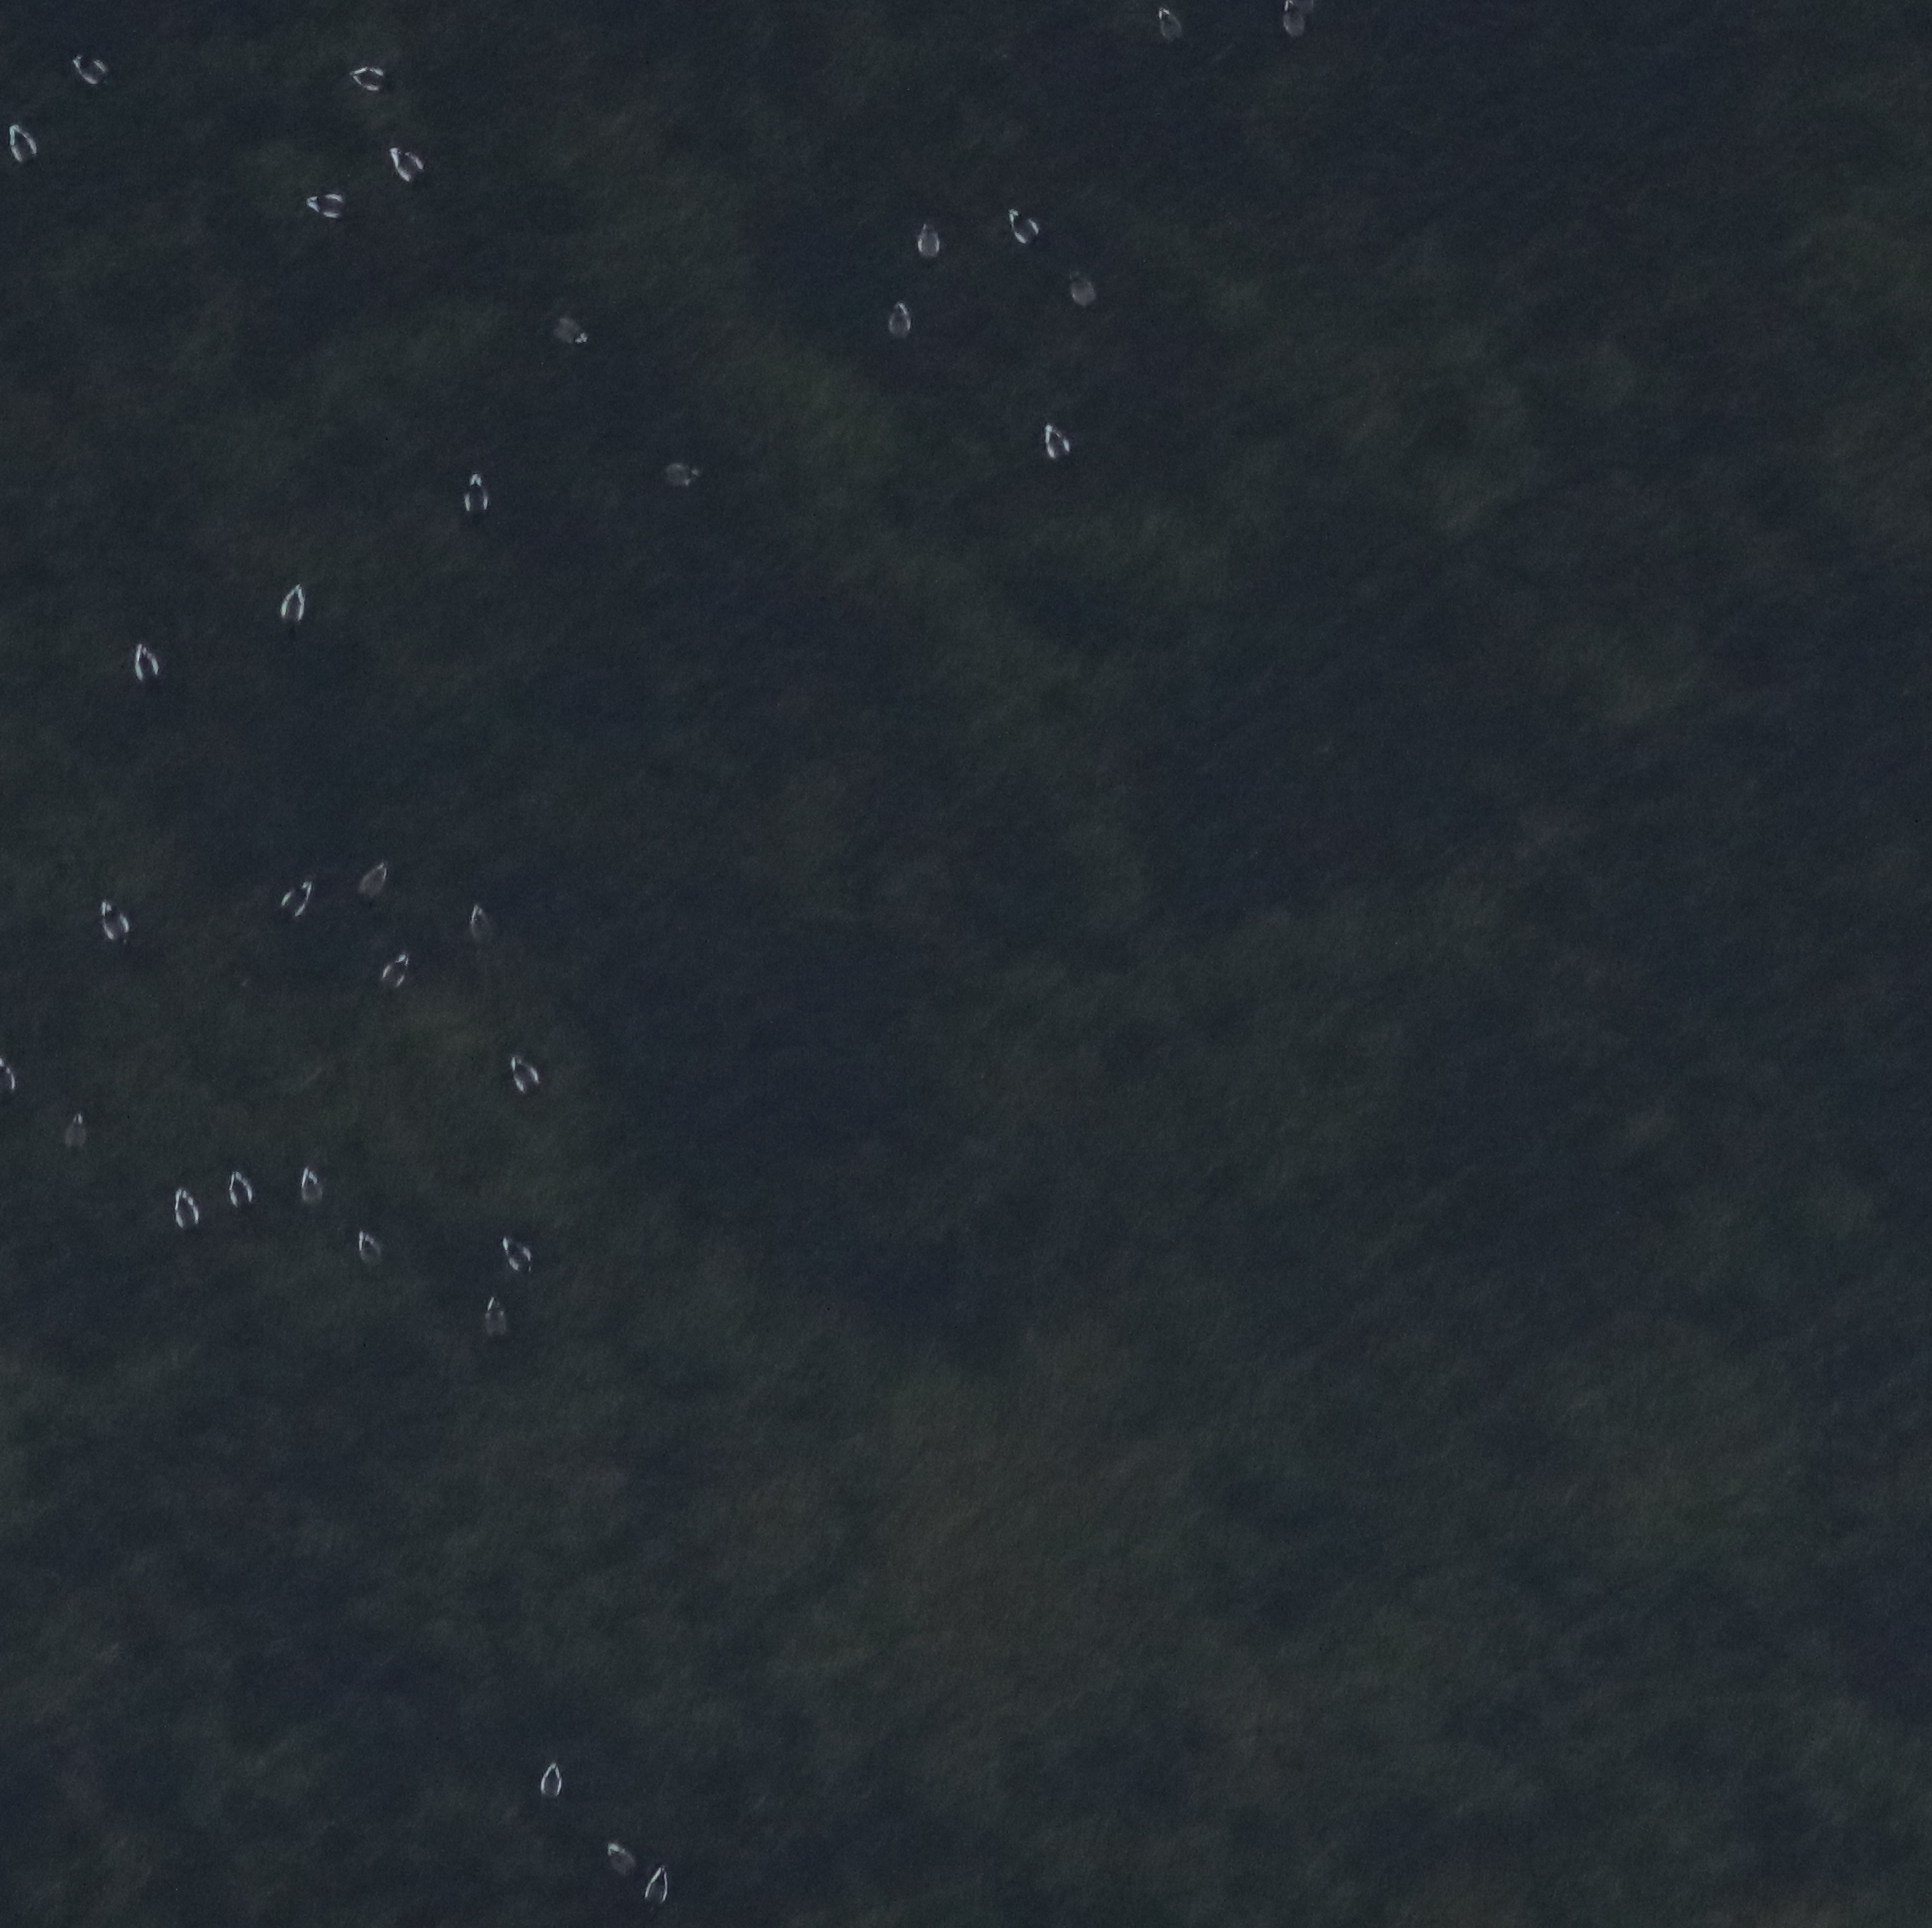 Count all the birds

34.